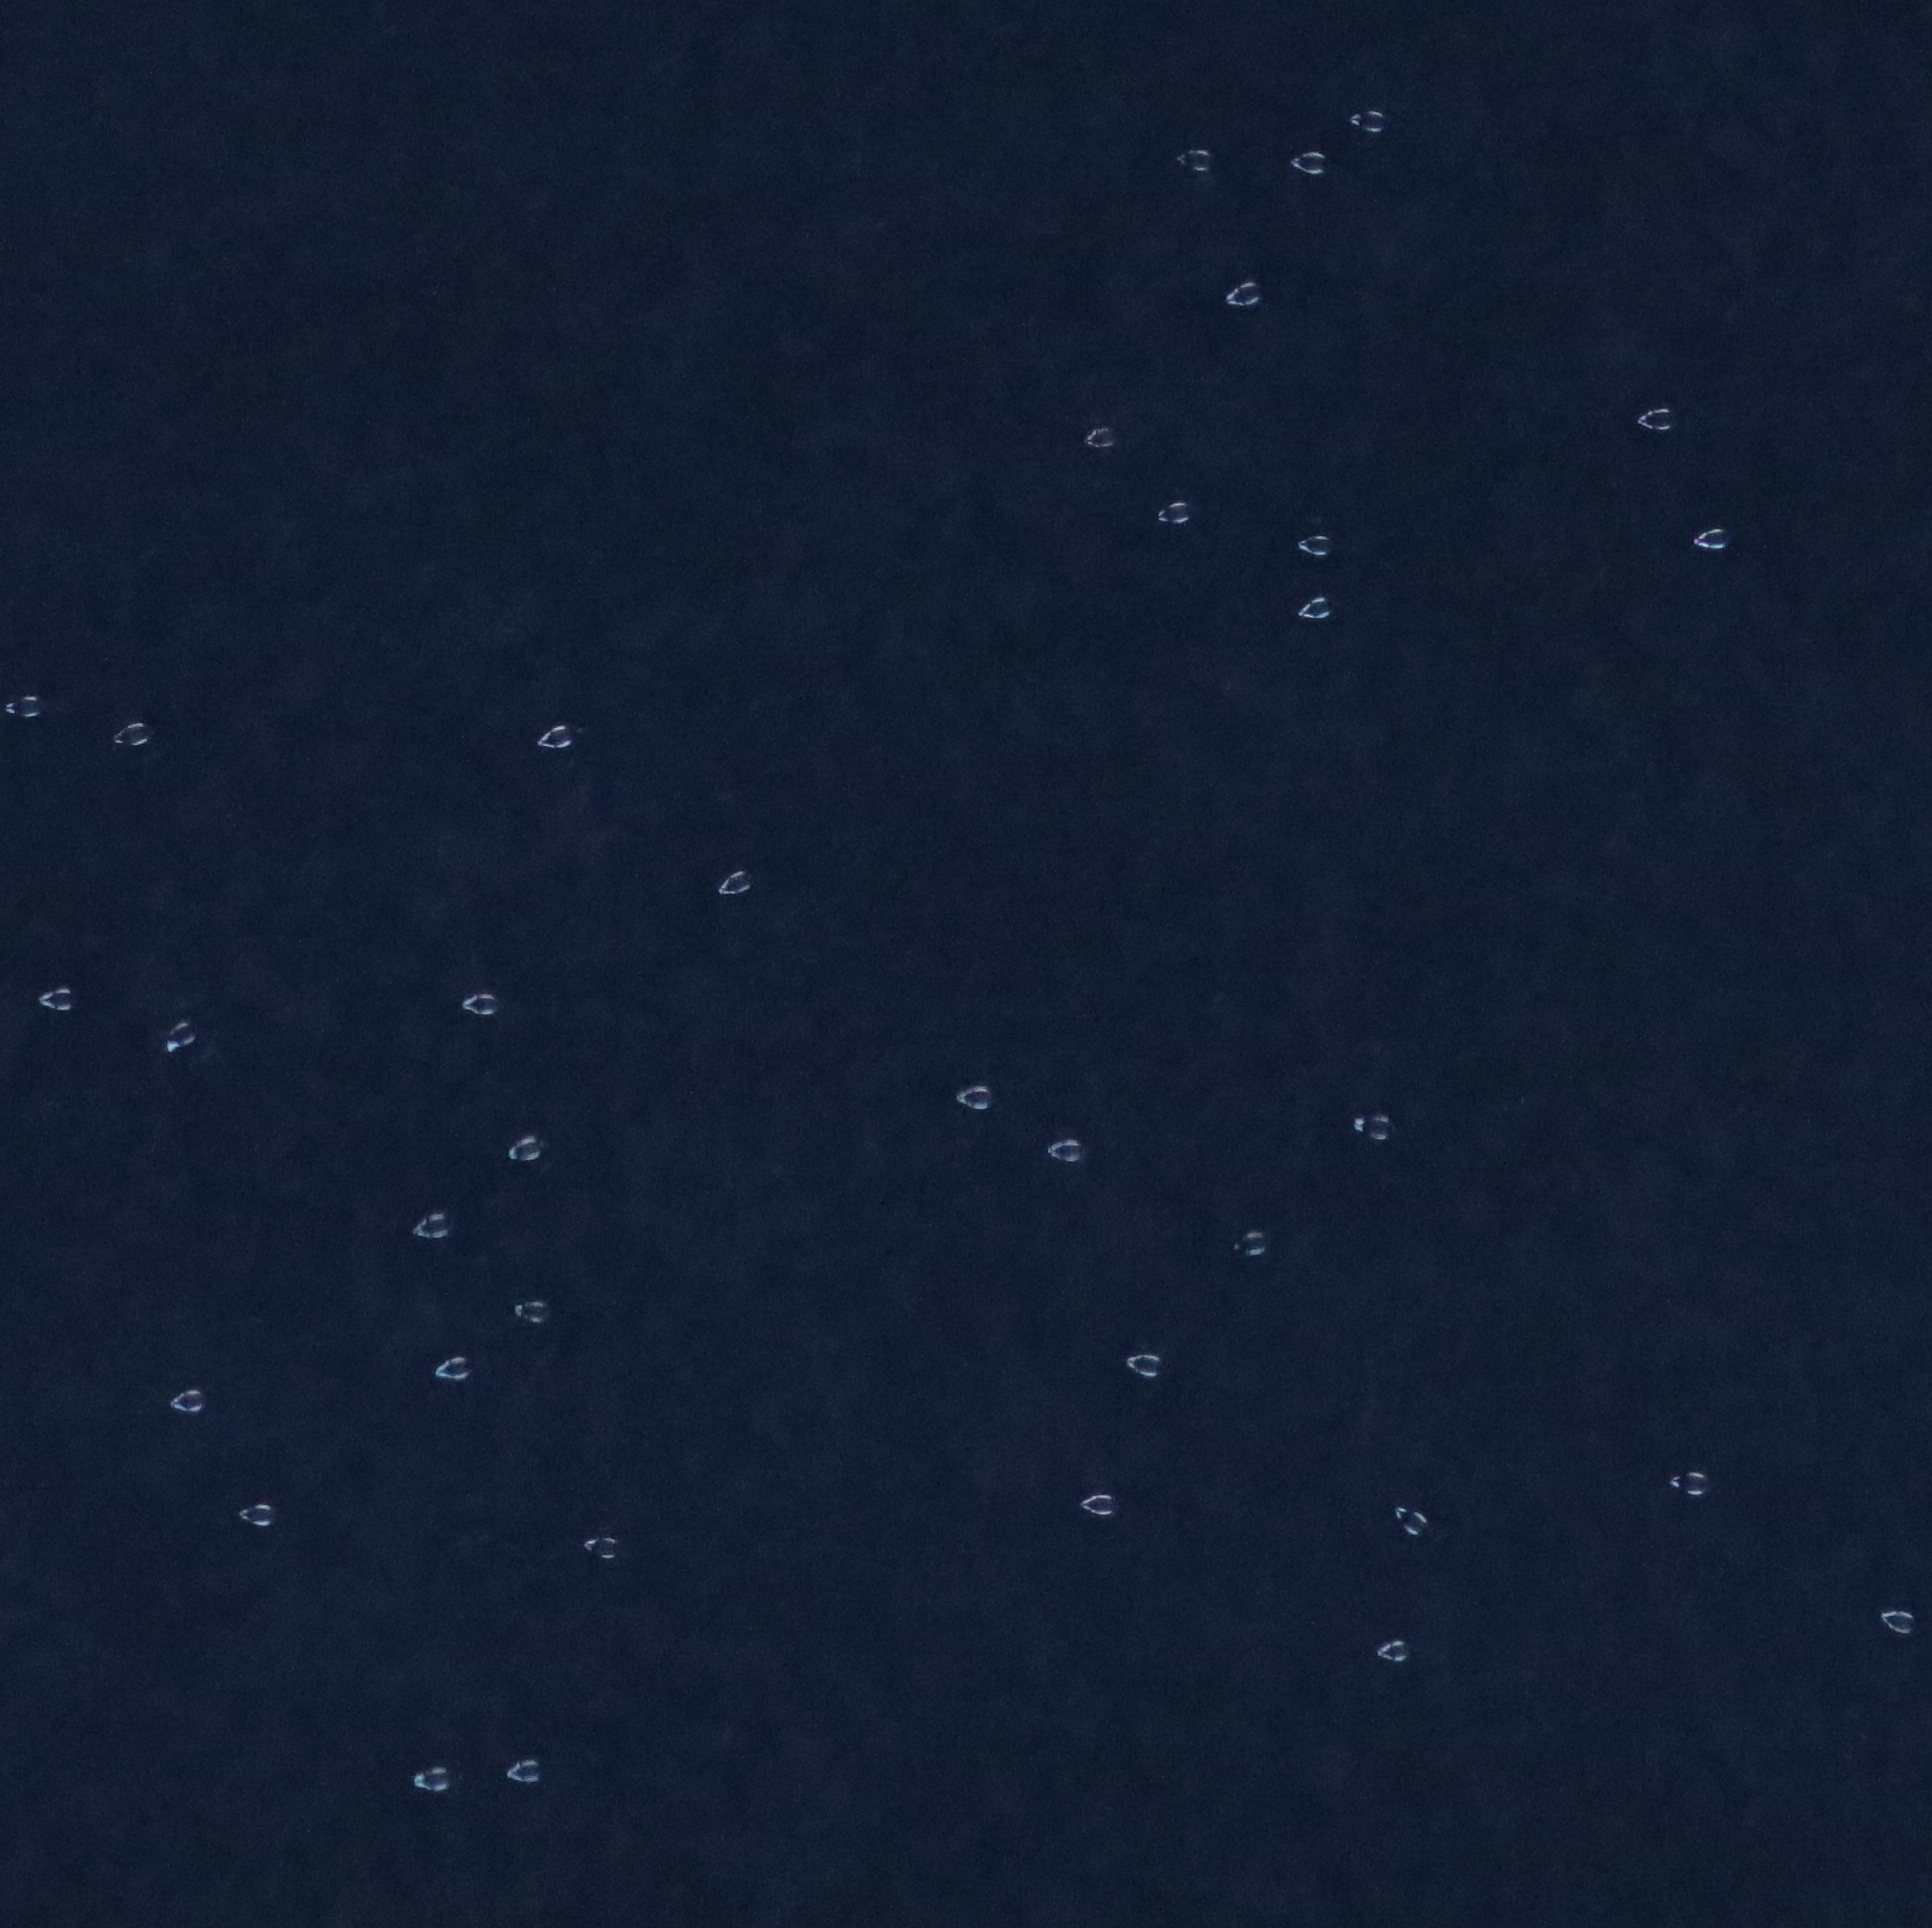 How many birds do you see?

36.